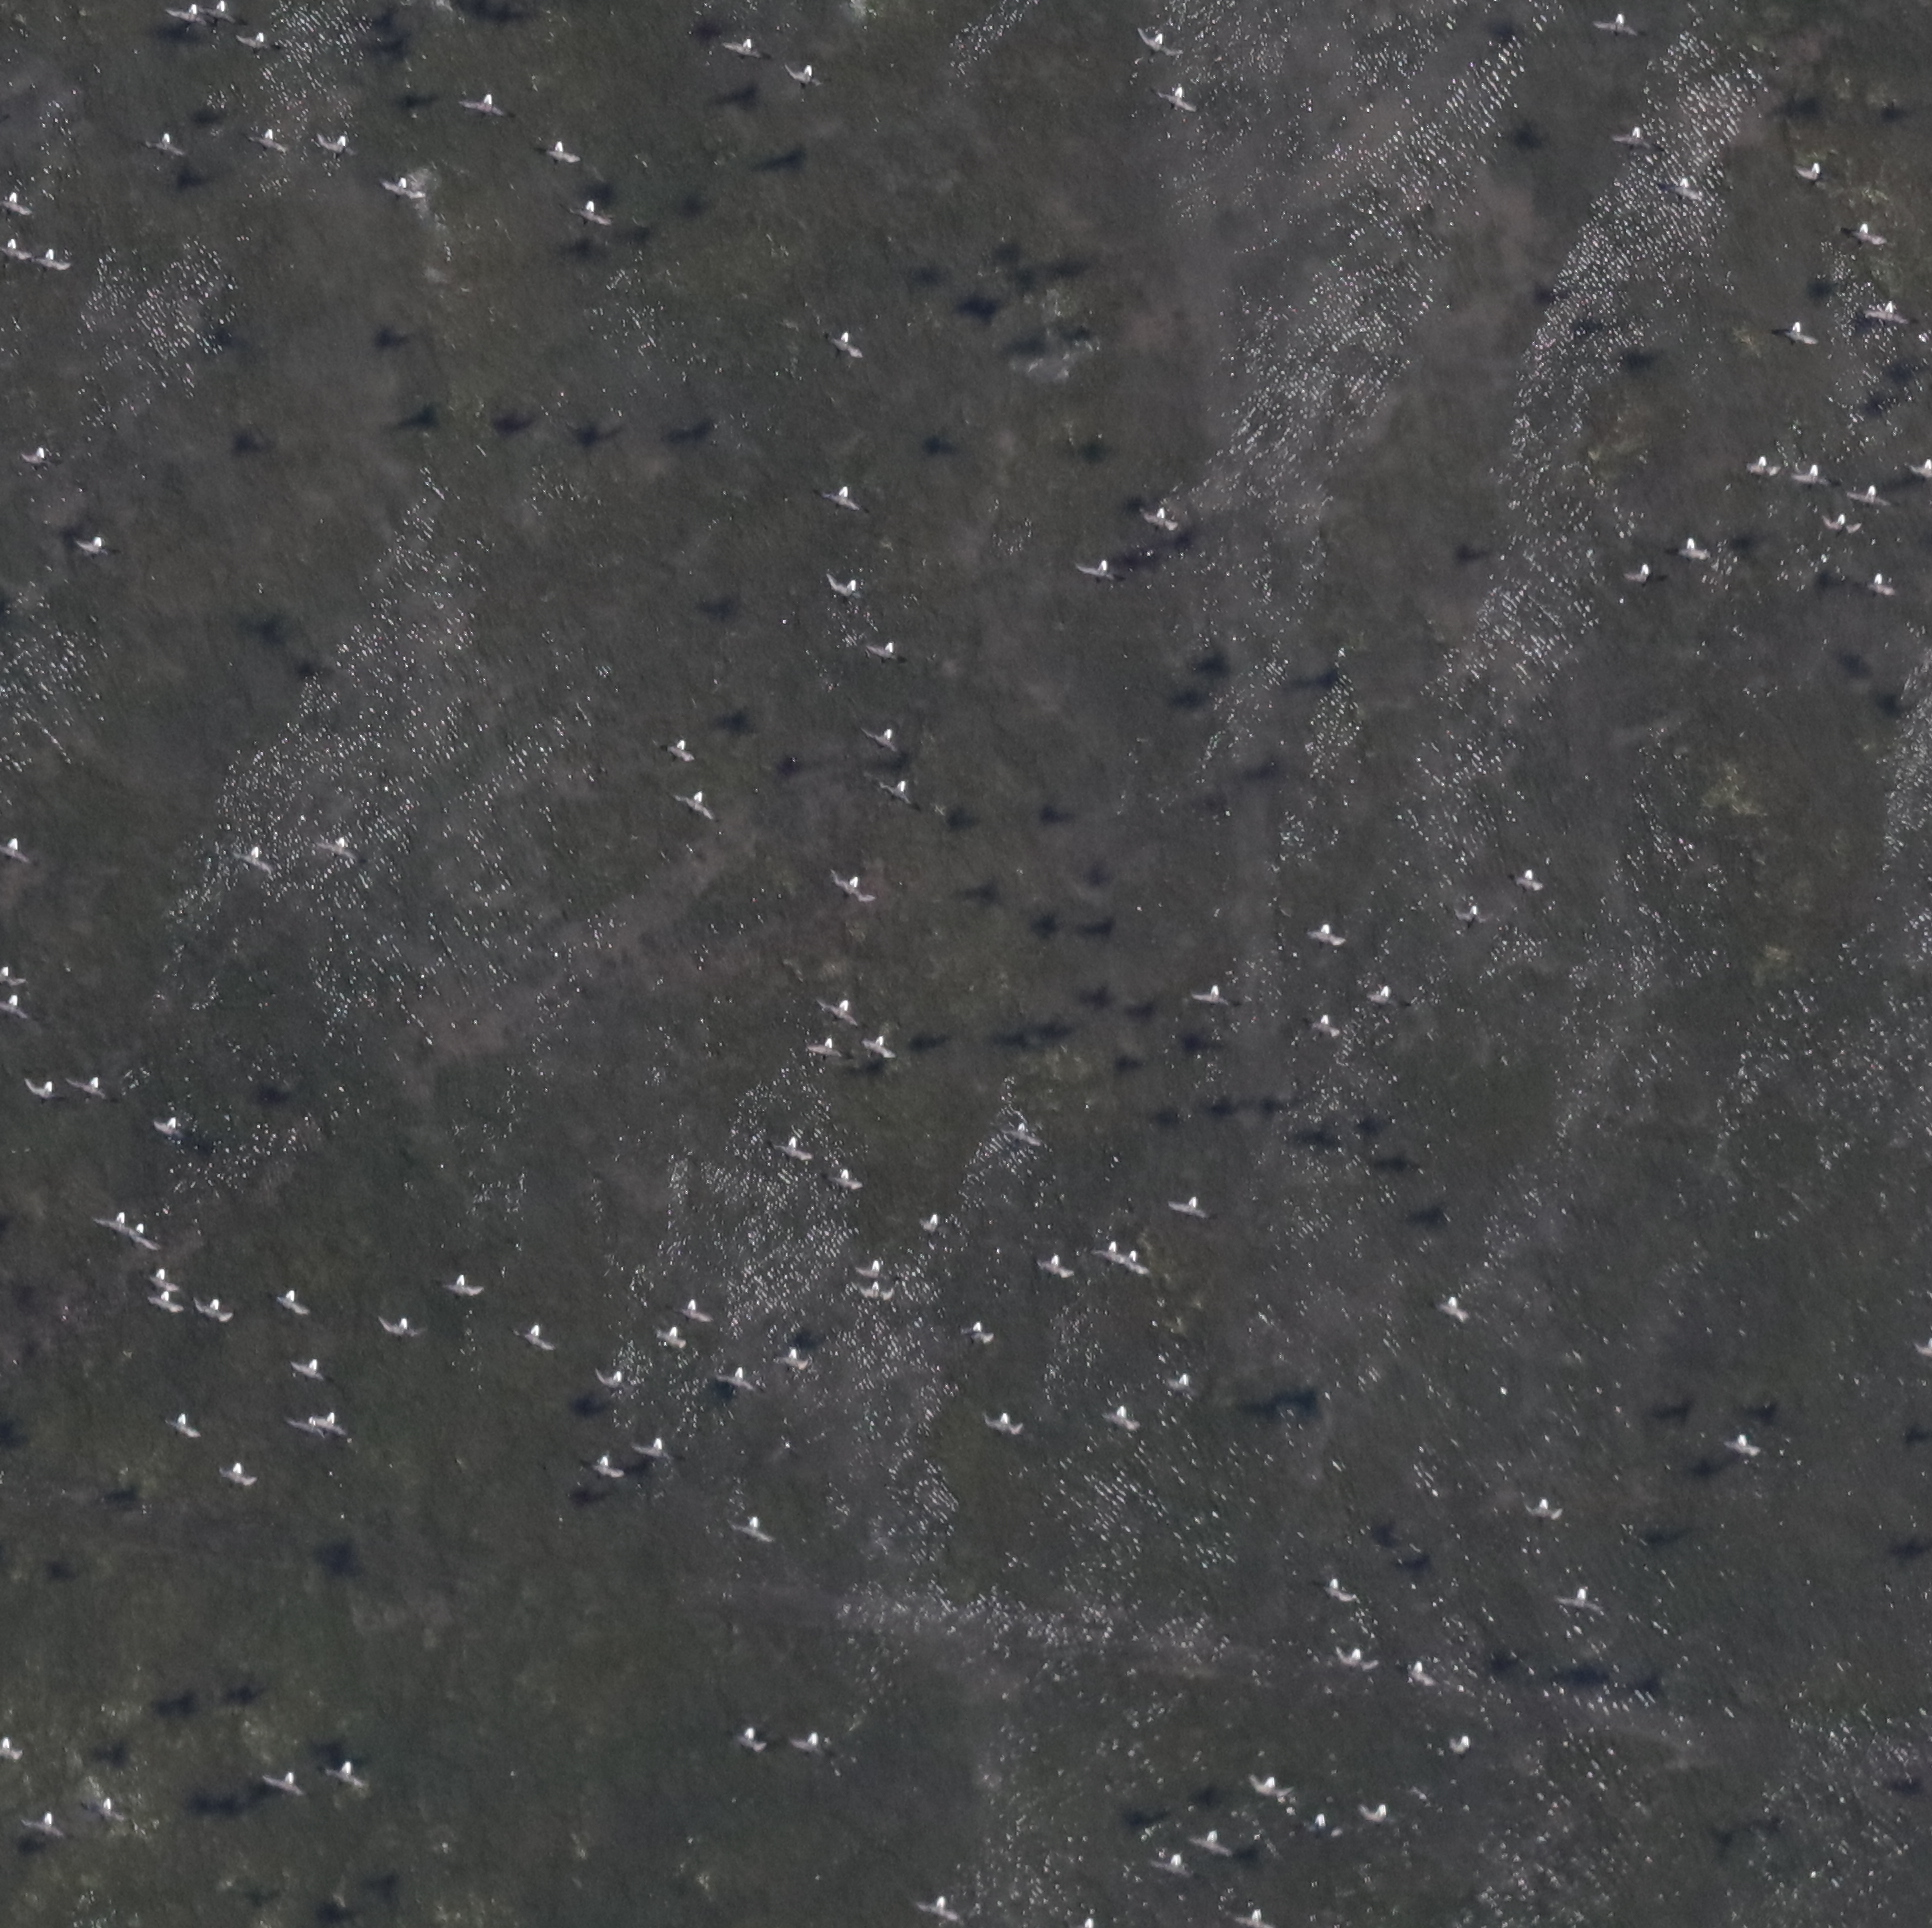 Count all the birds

120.